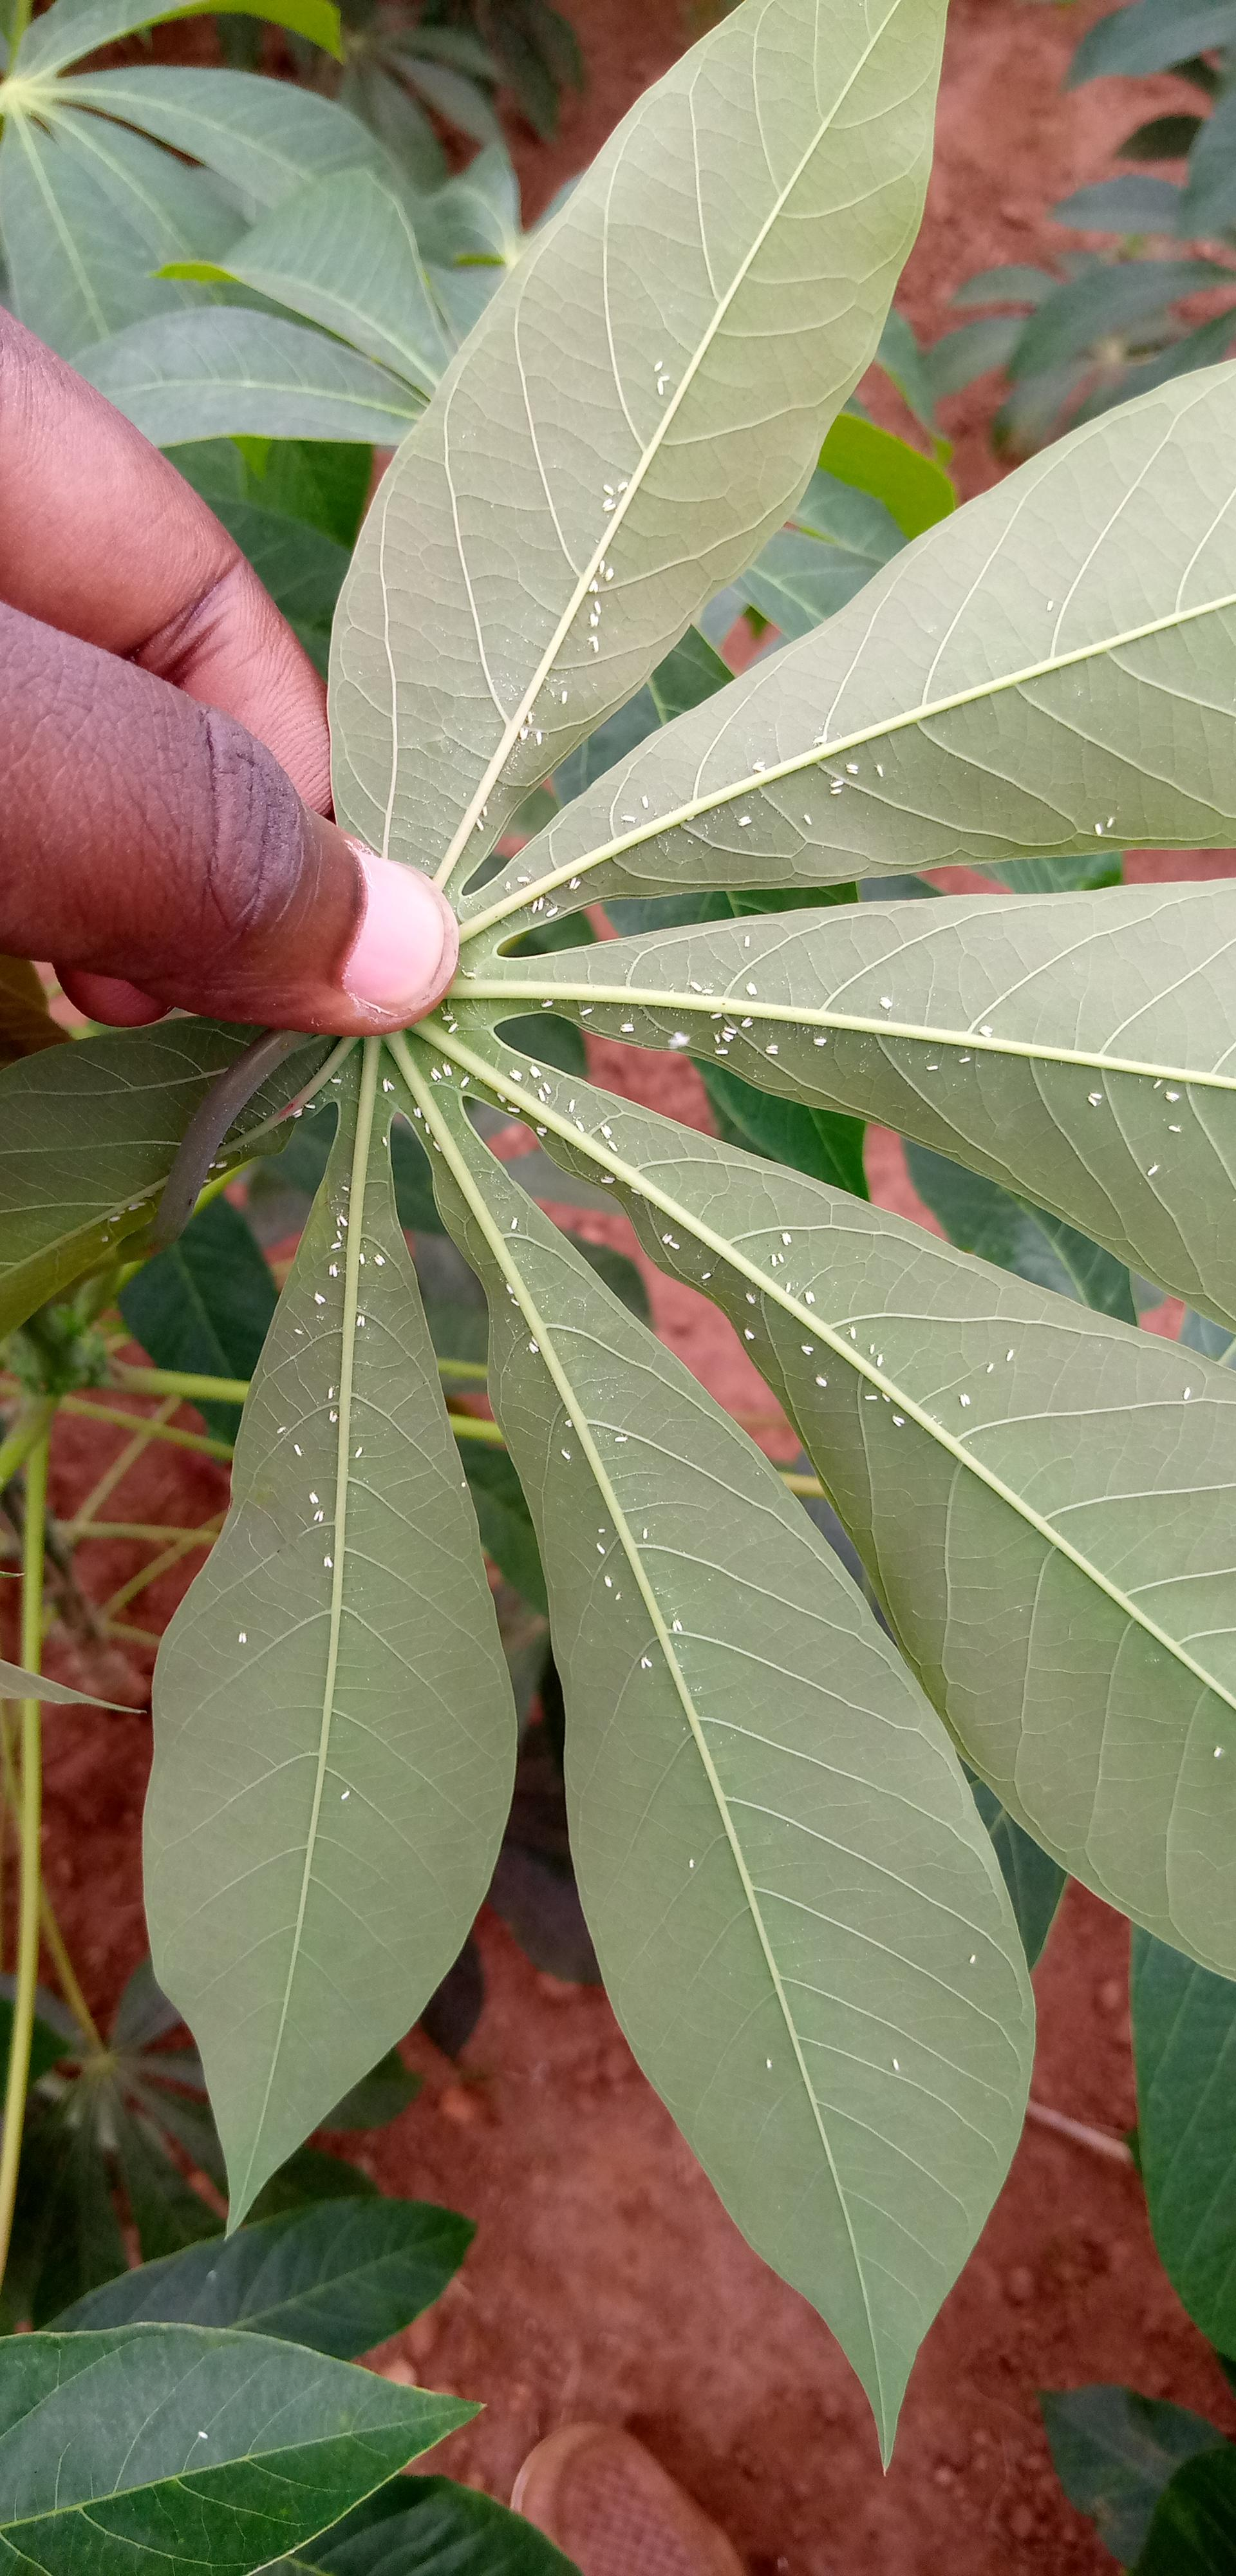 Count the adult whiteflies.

196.